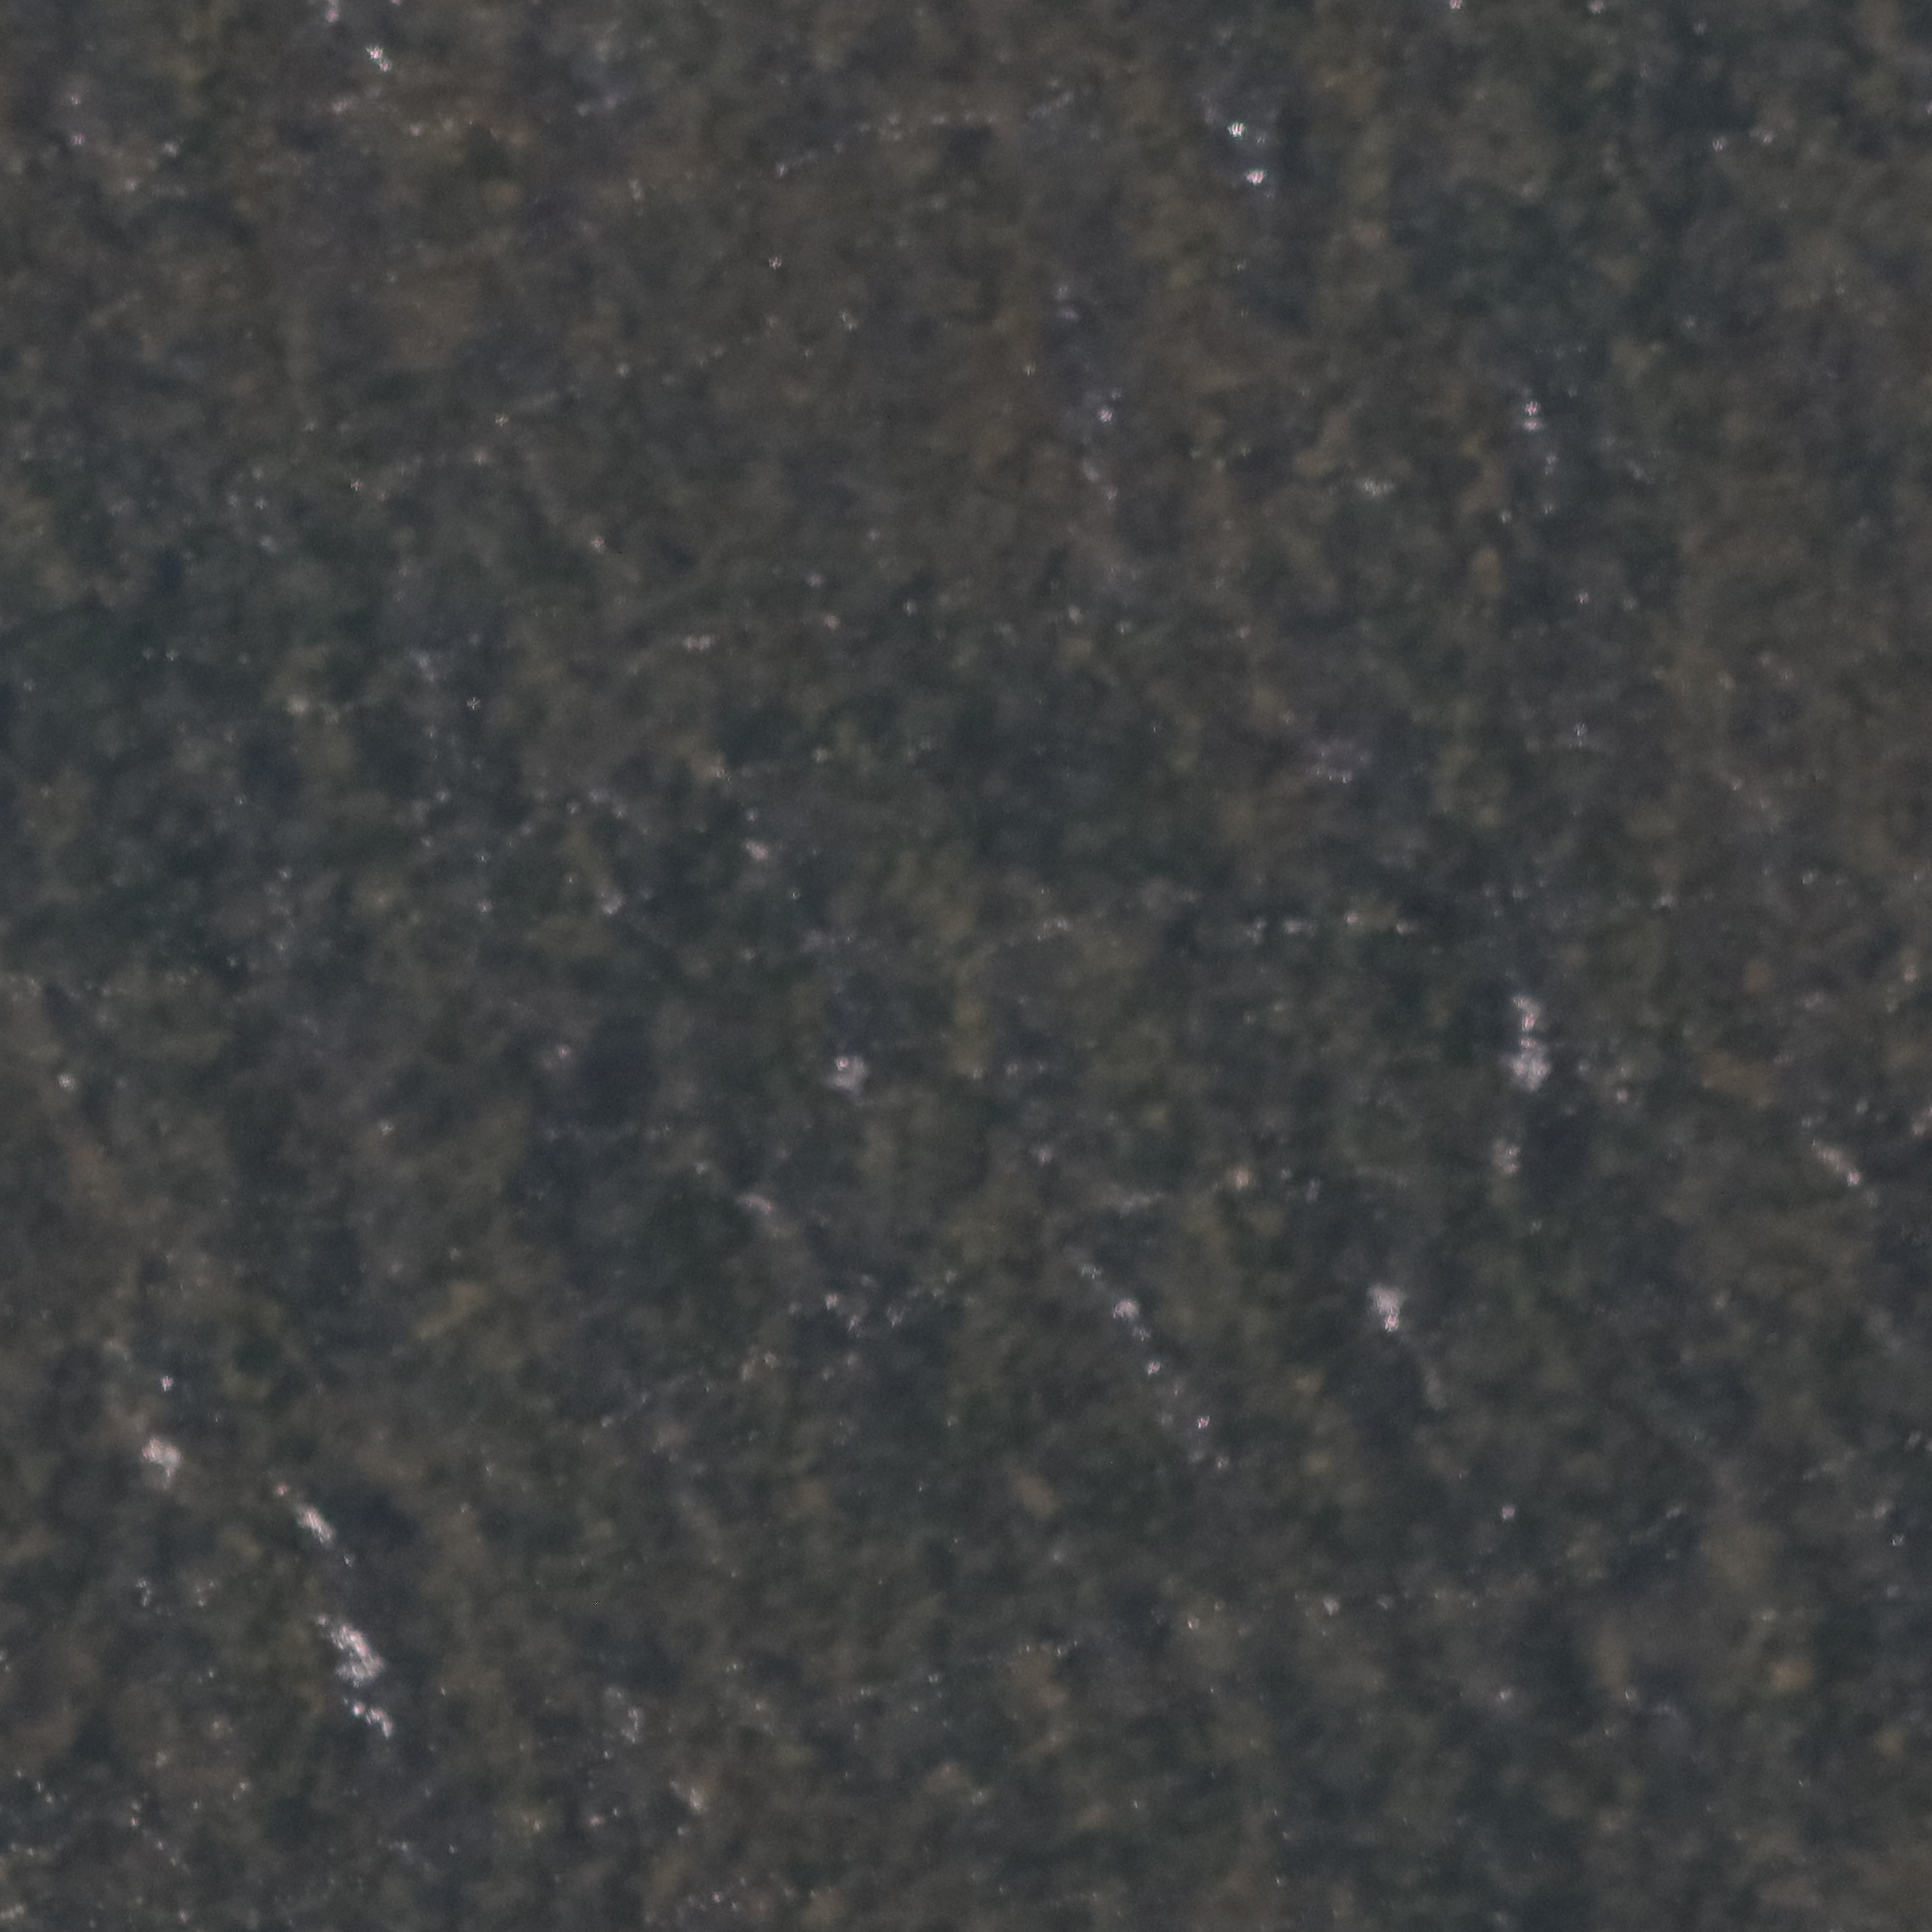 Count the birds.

0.